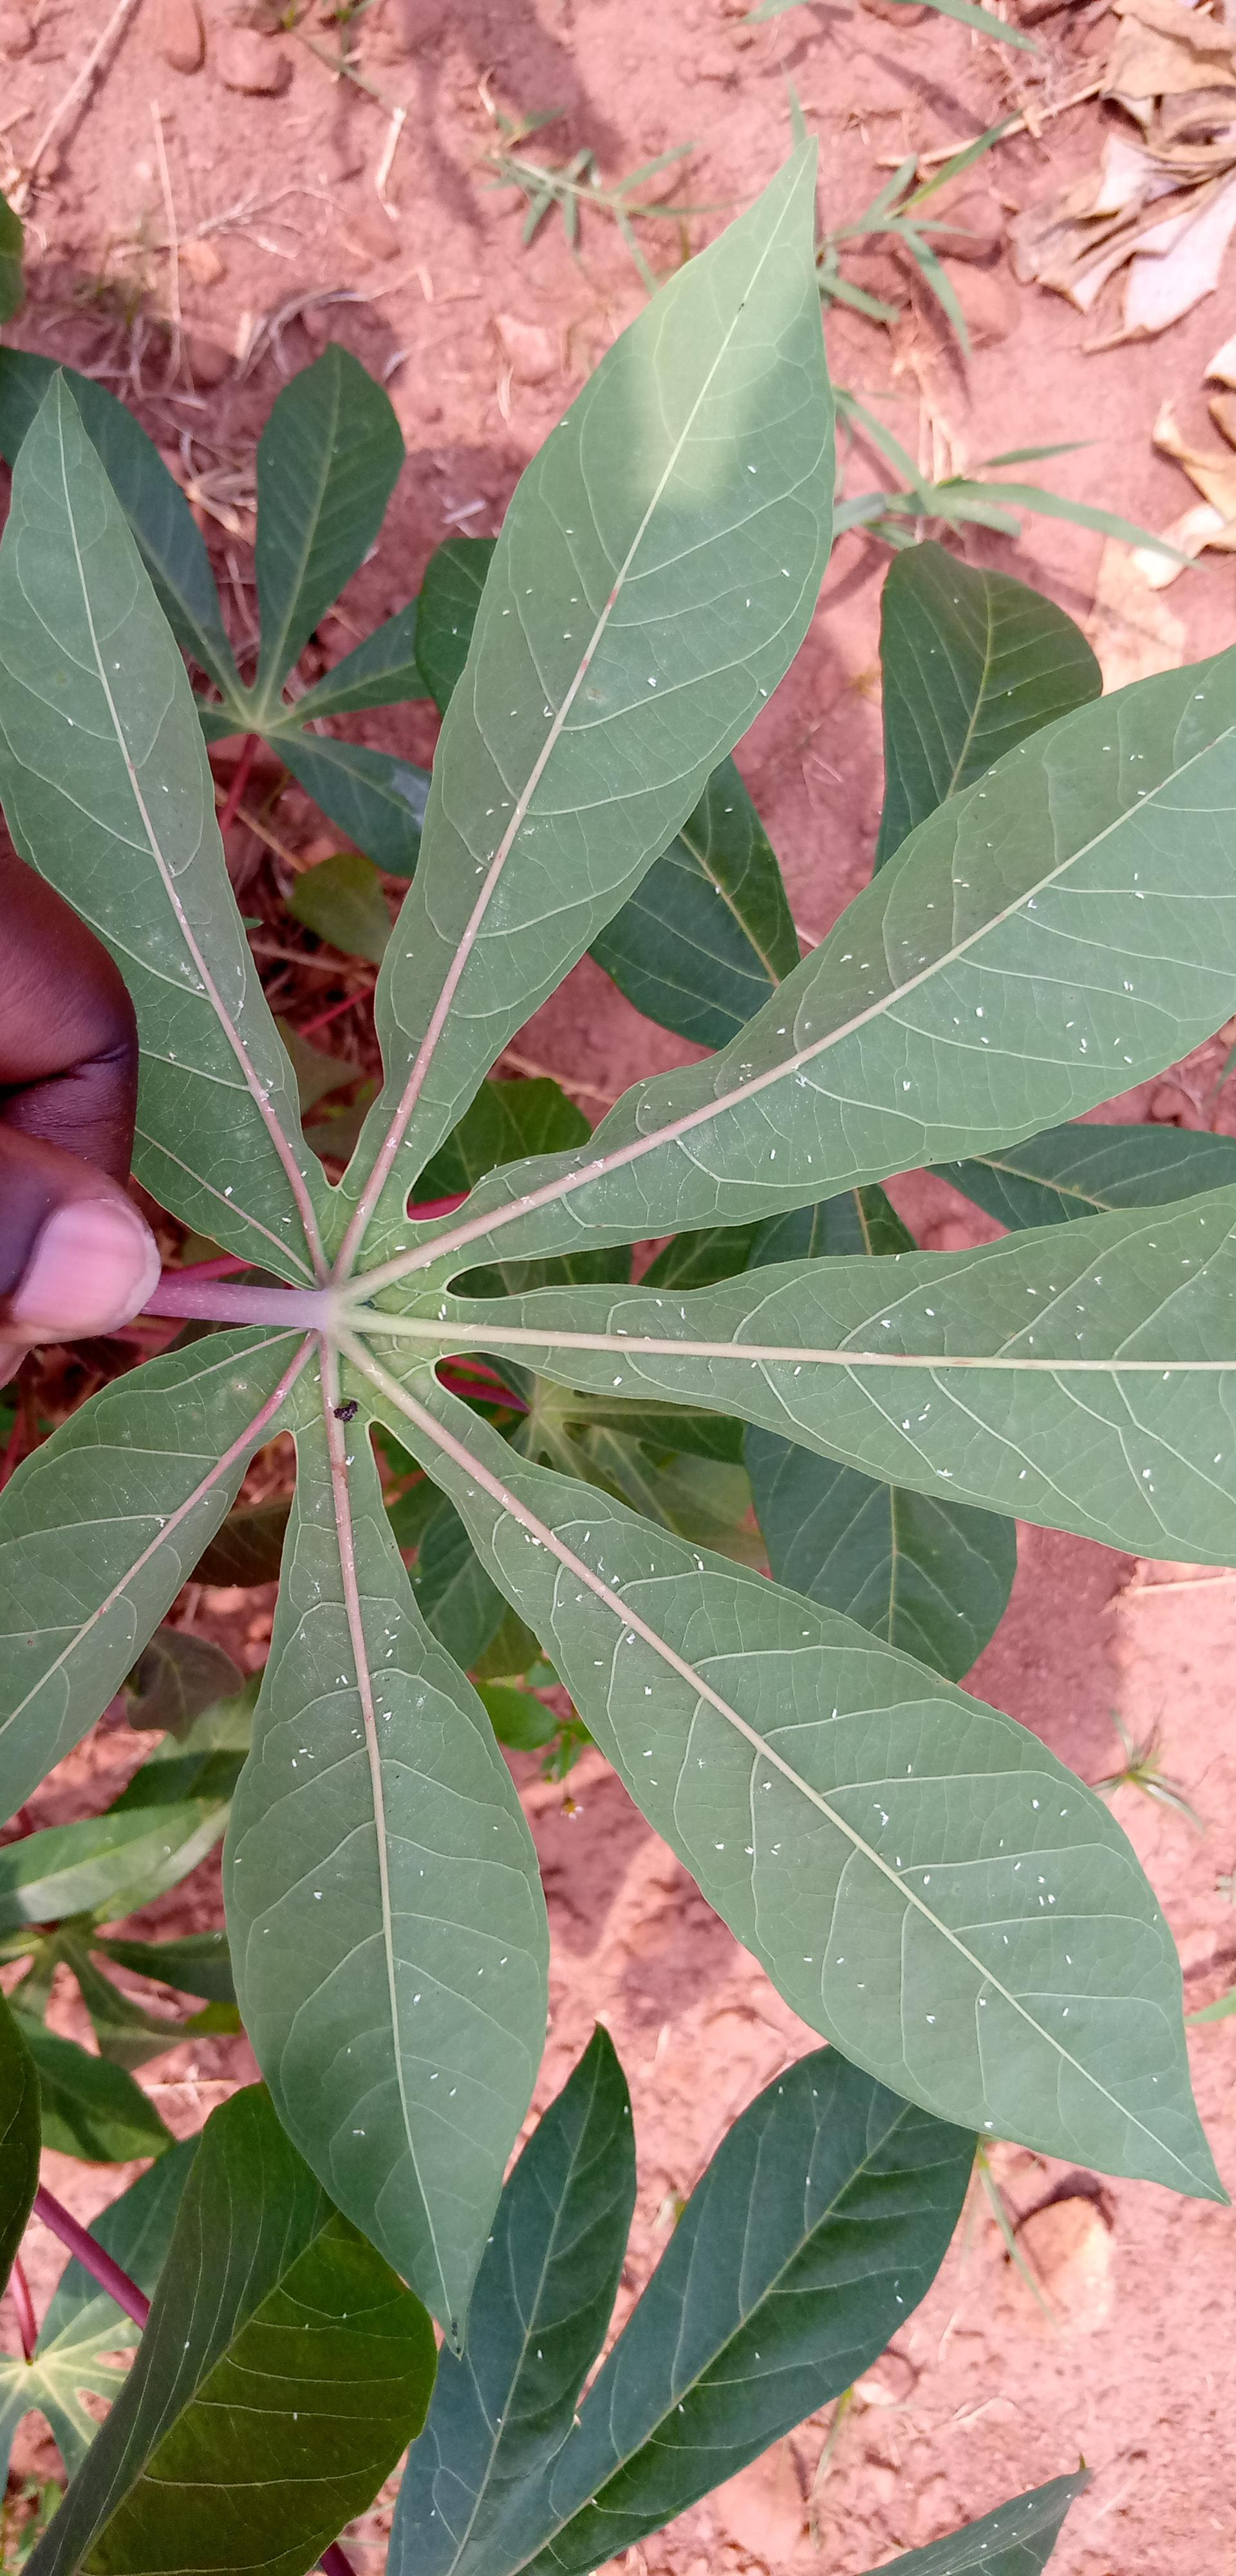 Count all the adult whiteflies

153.